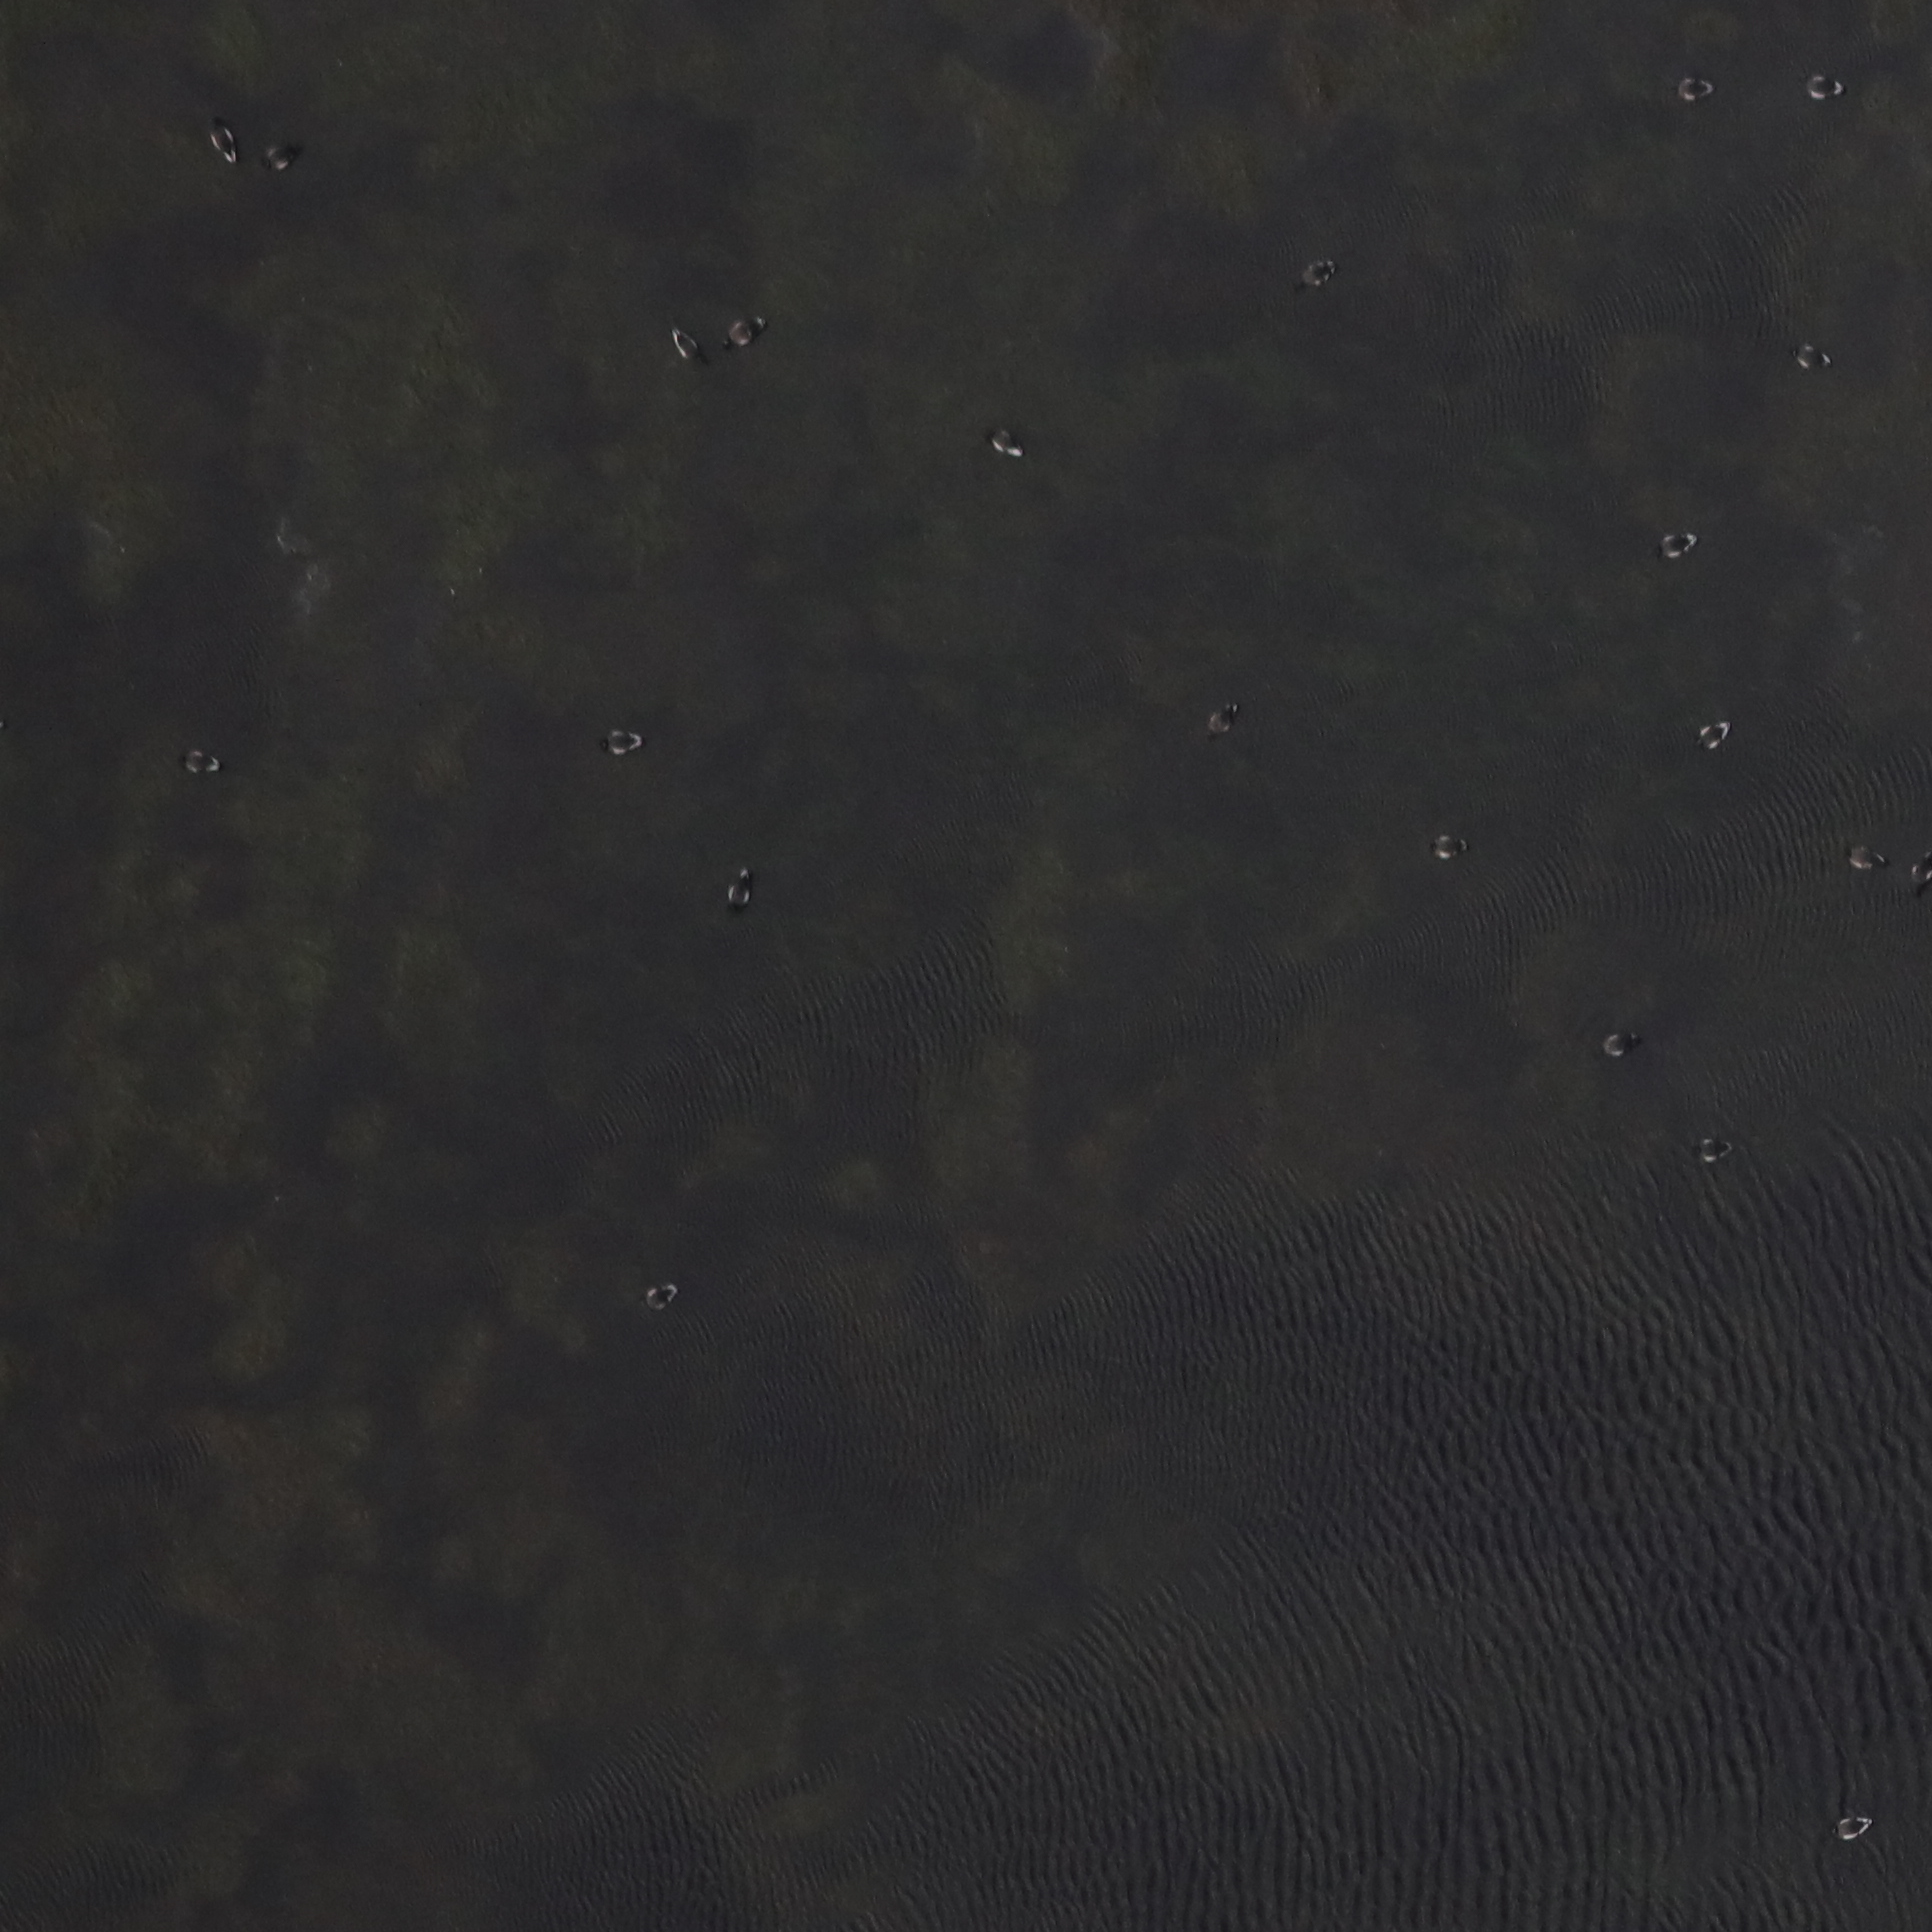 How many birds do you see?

22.